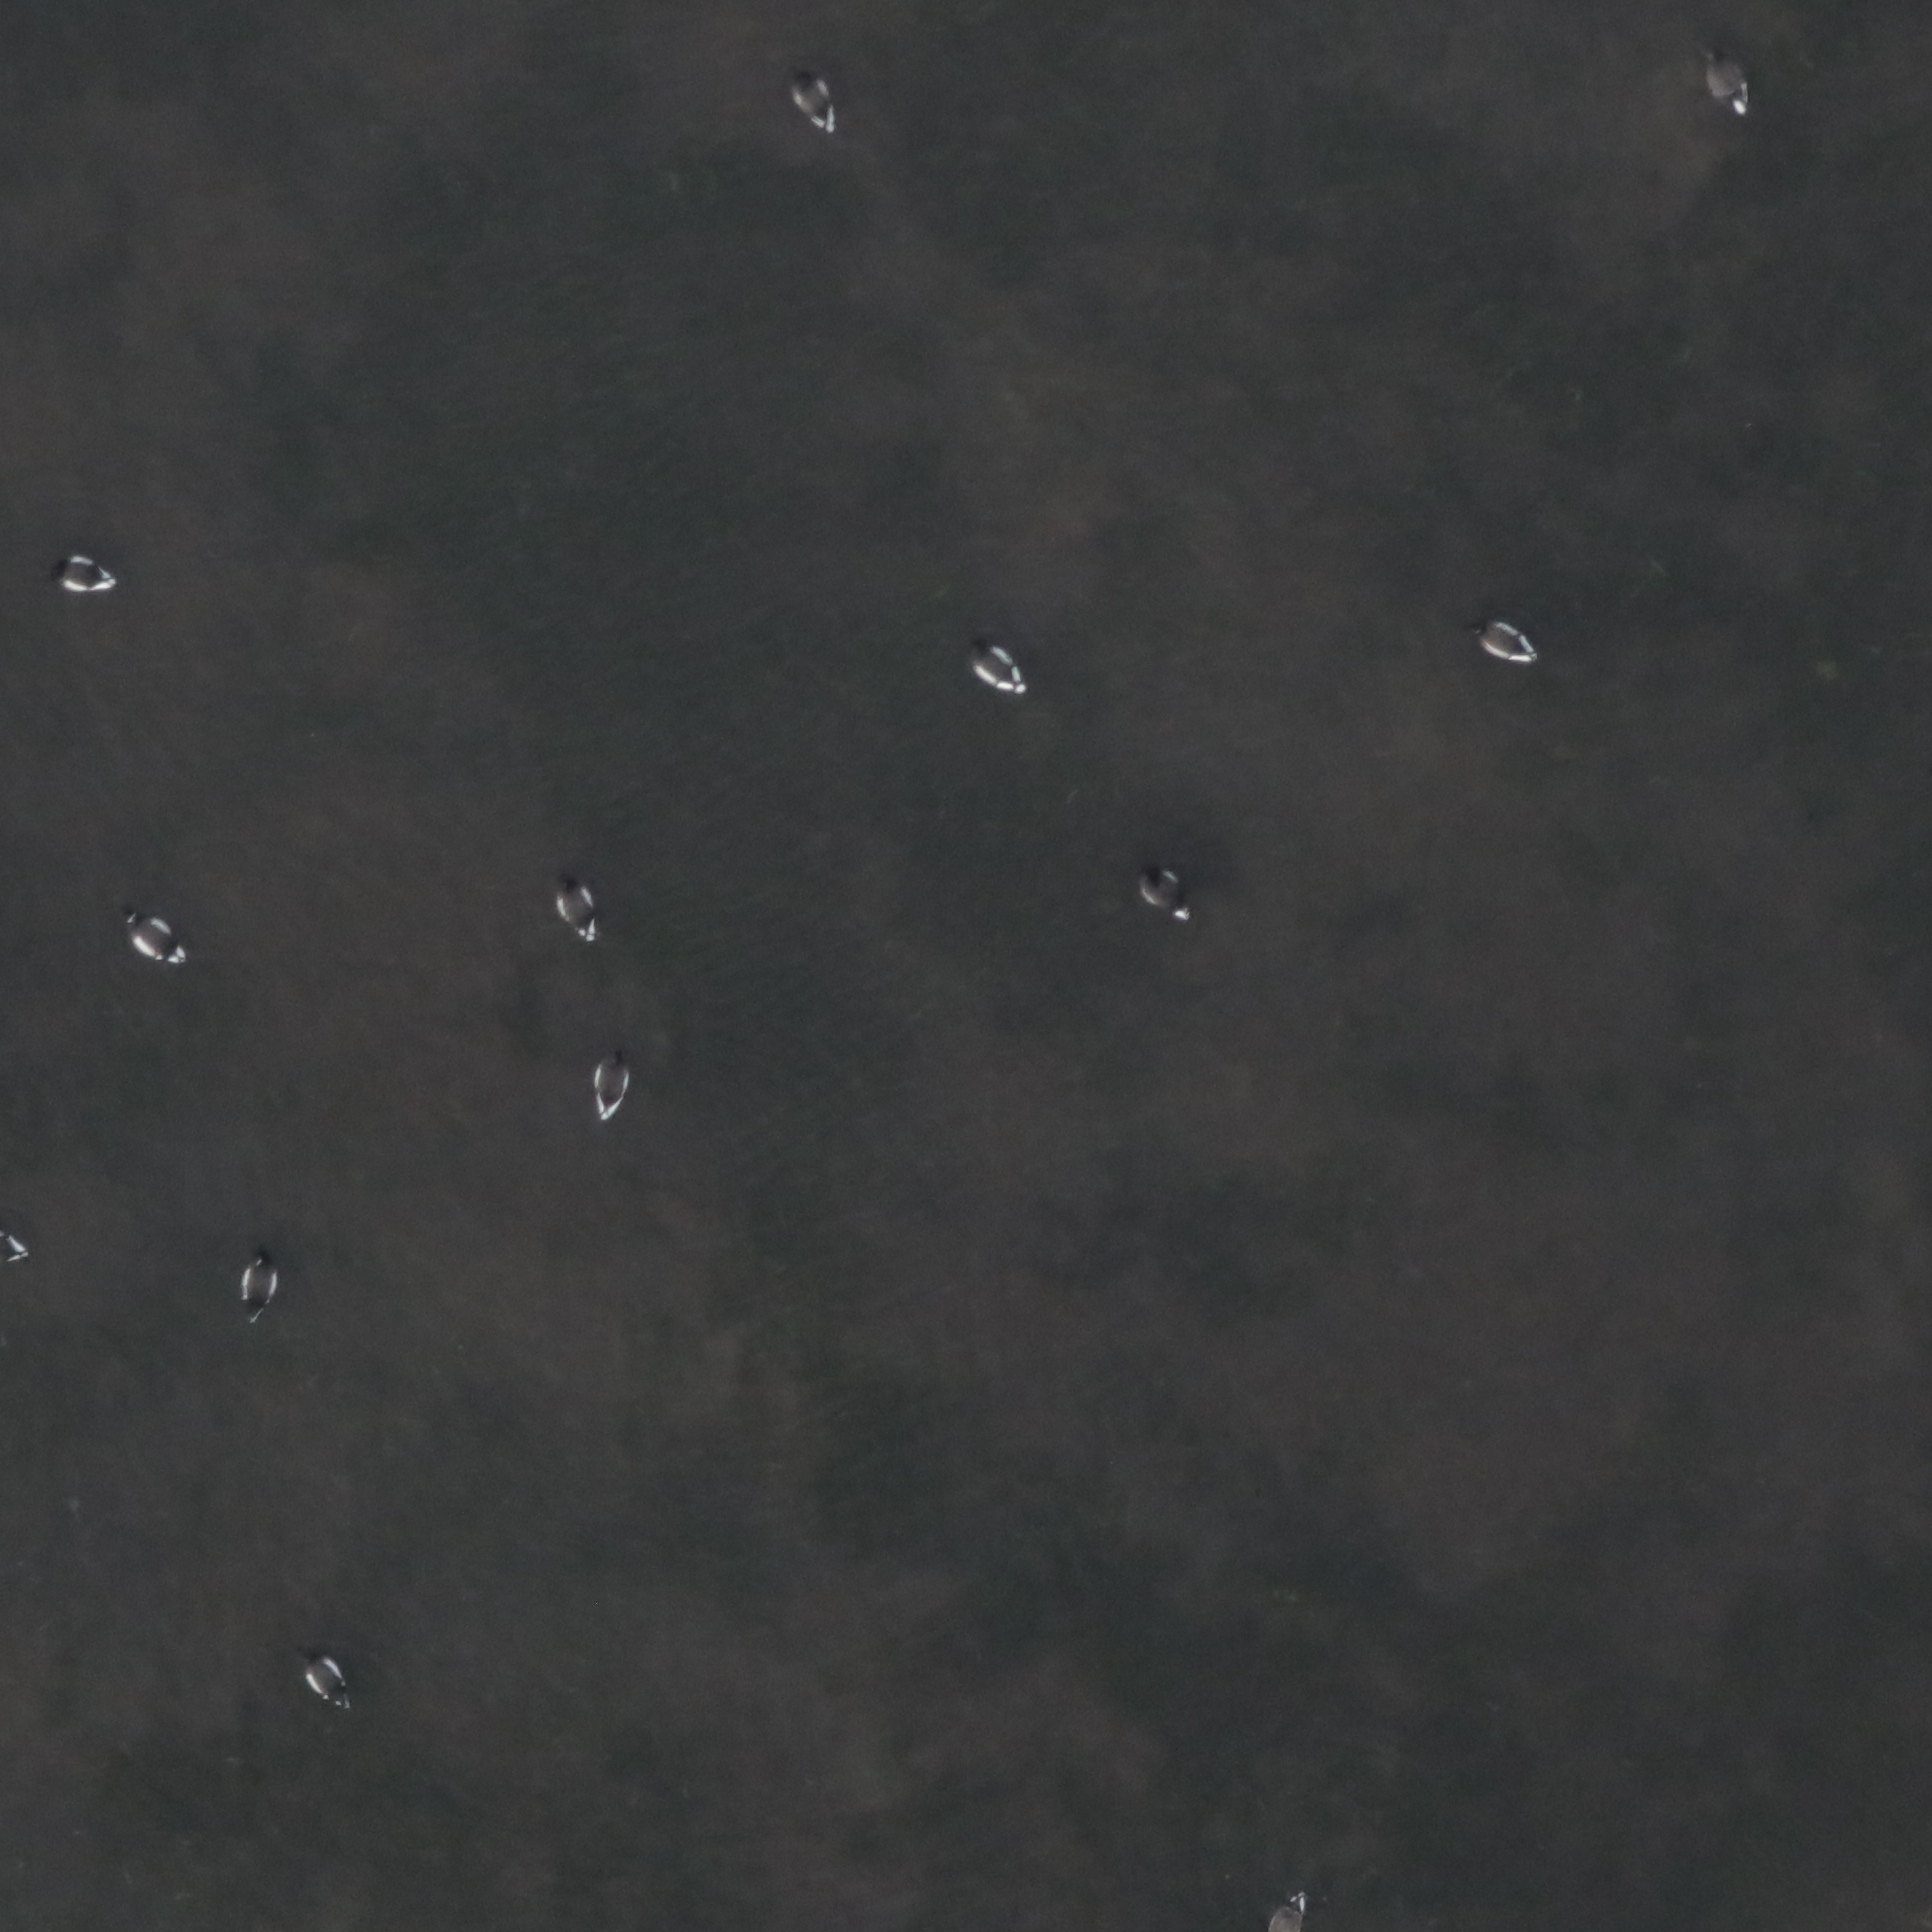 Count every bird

12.